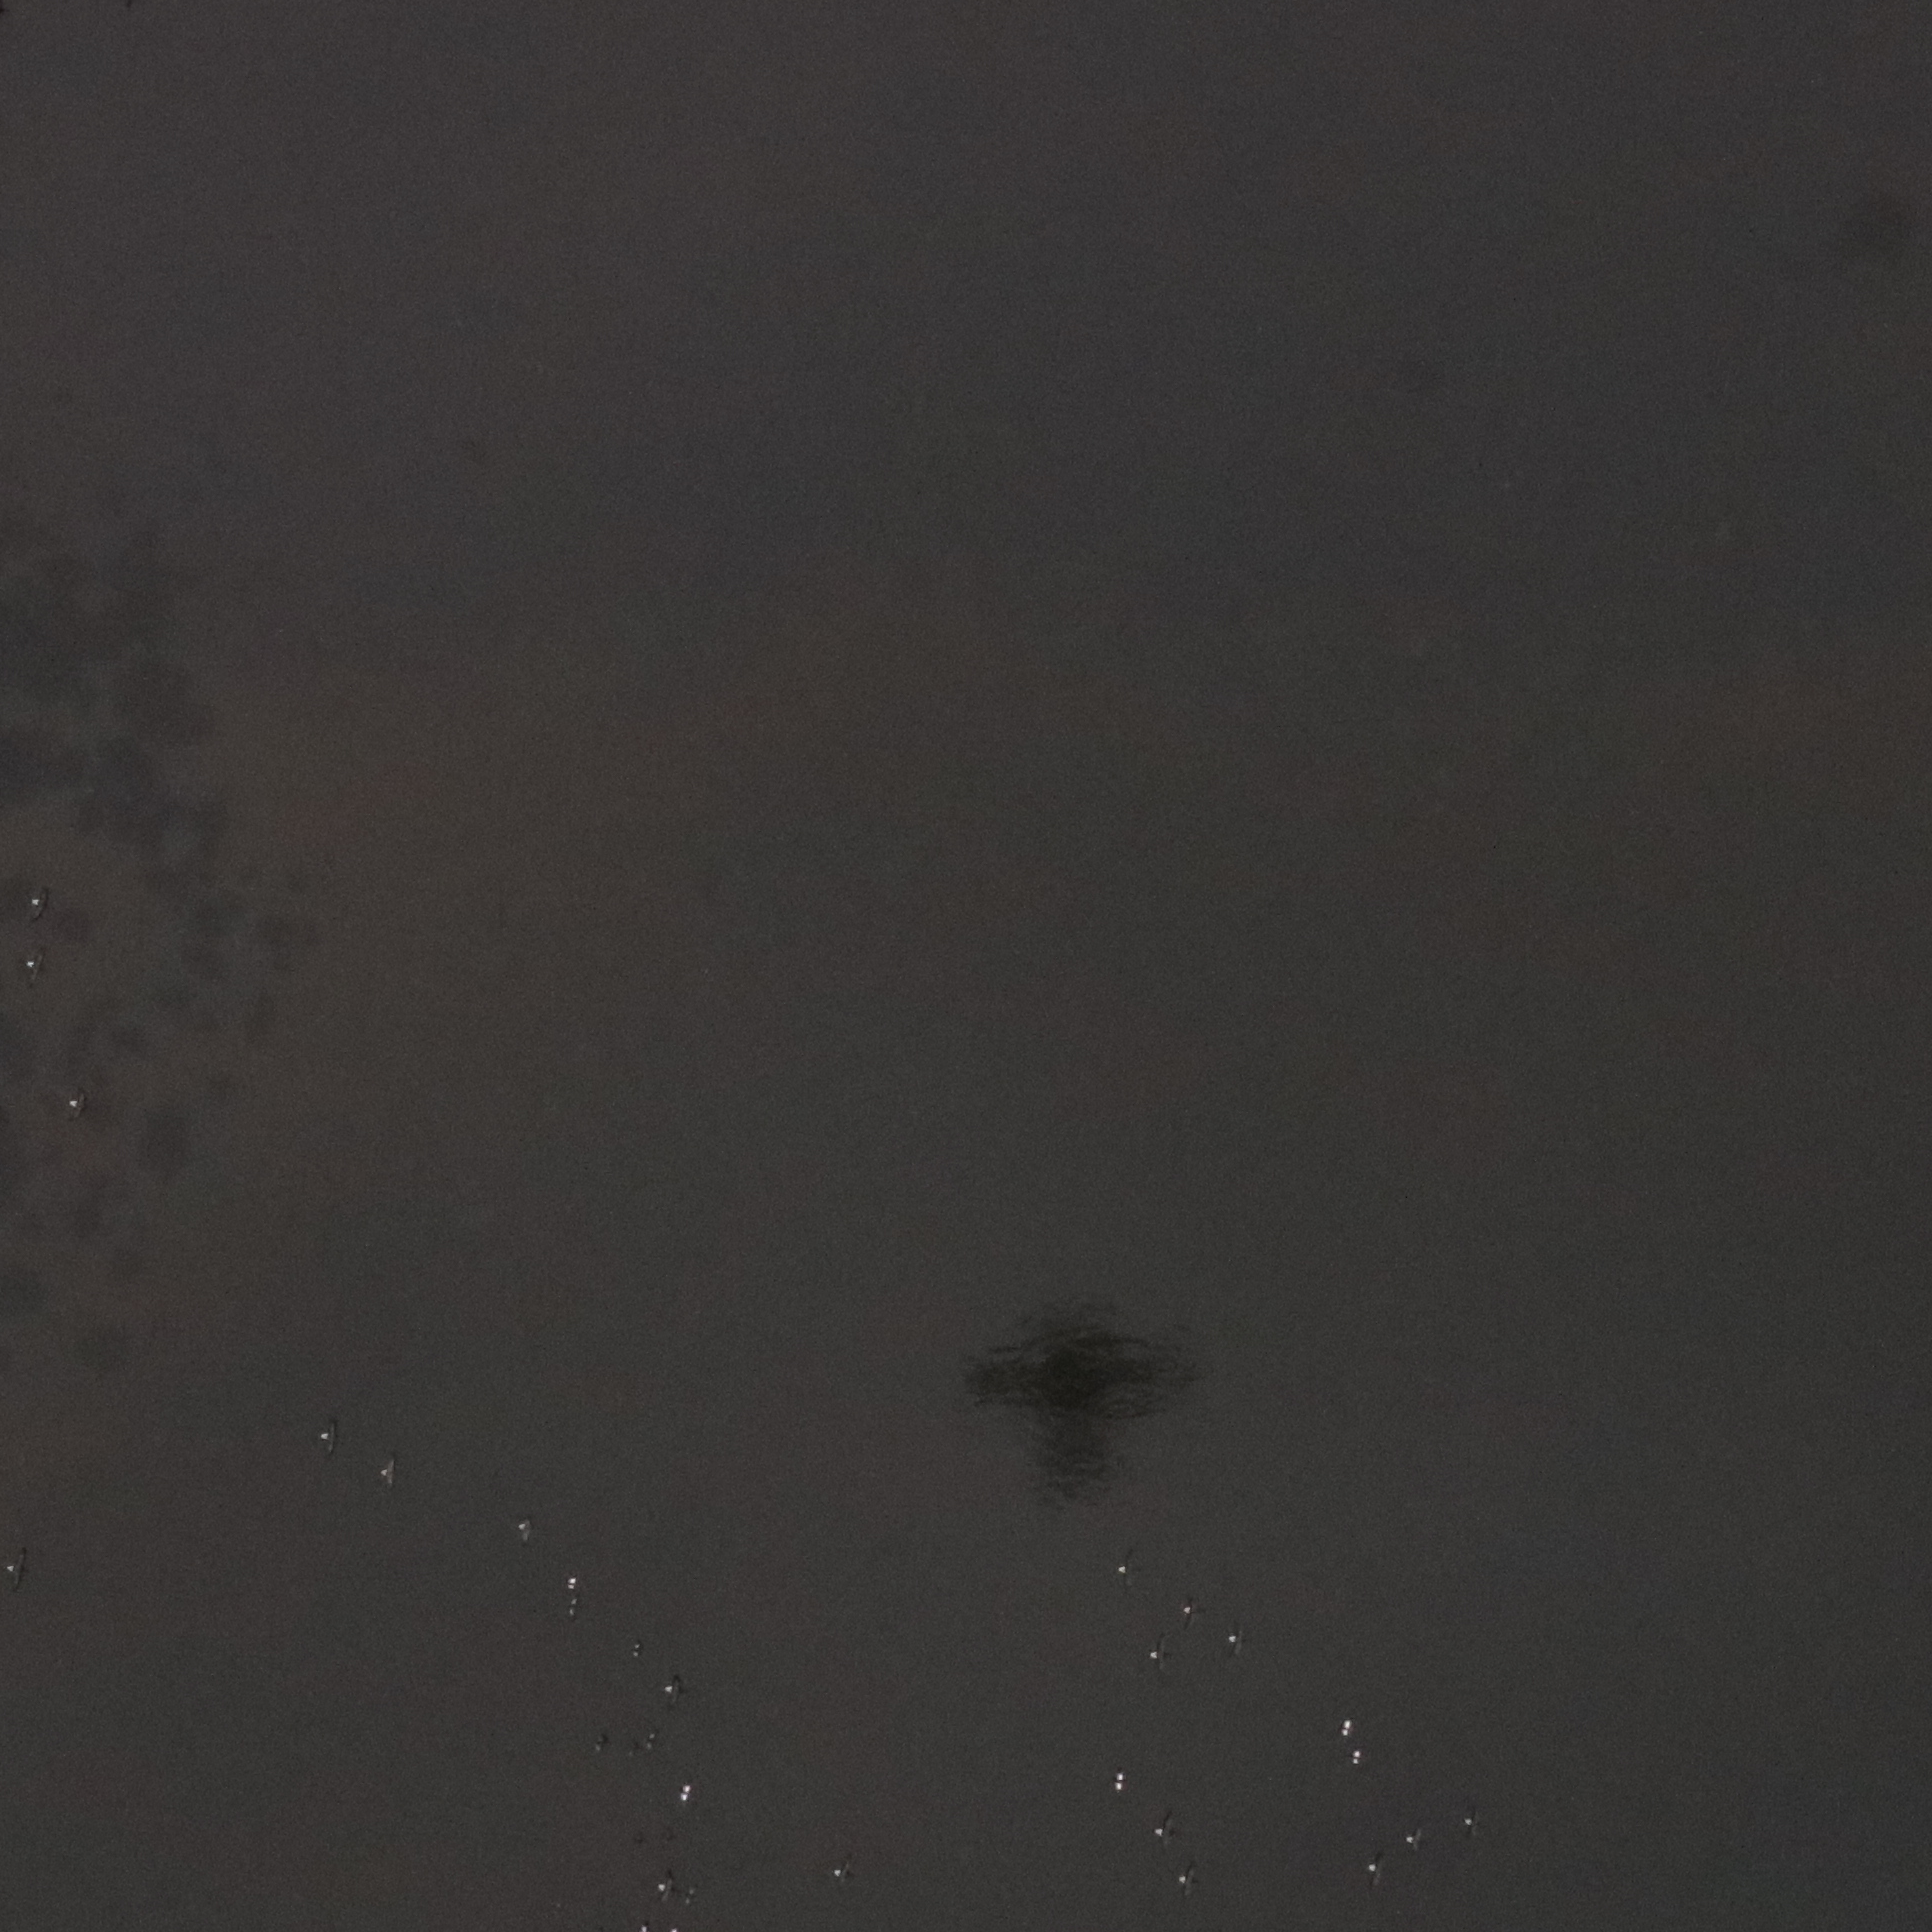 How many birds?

33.